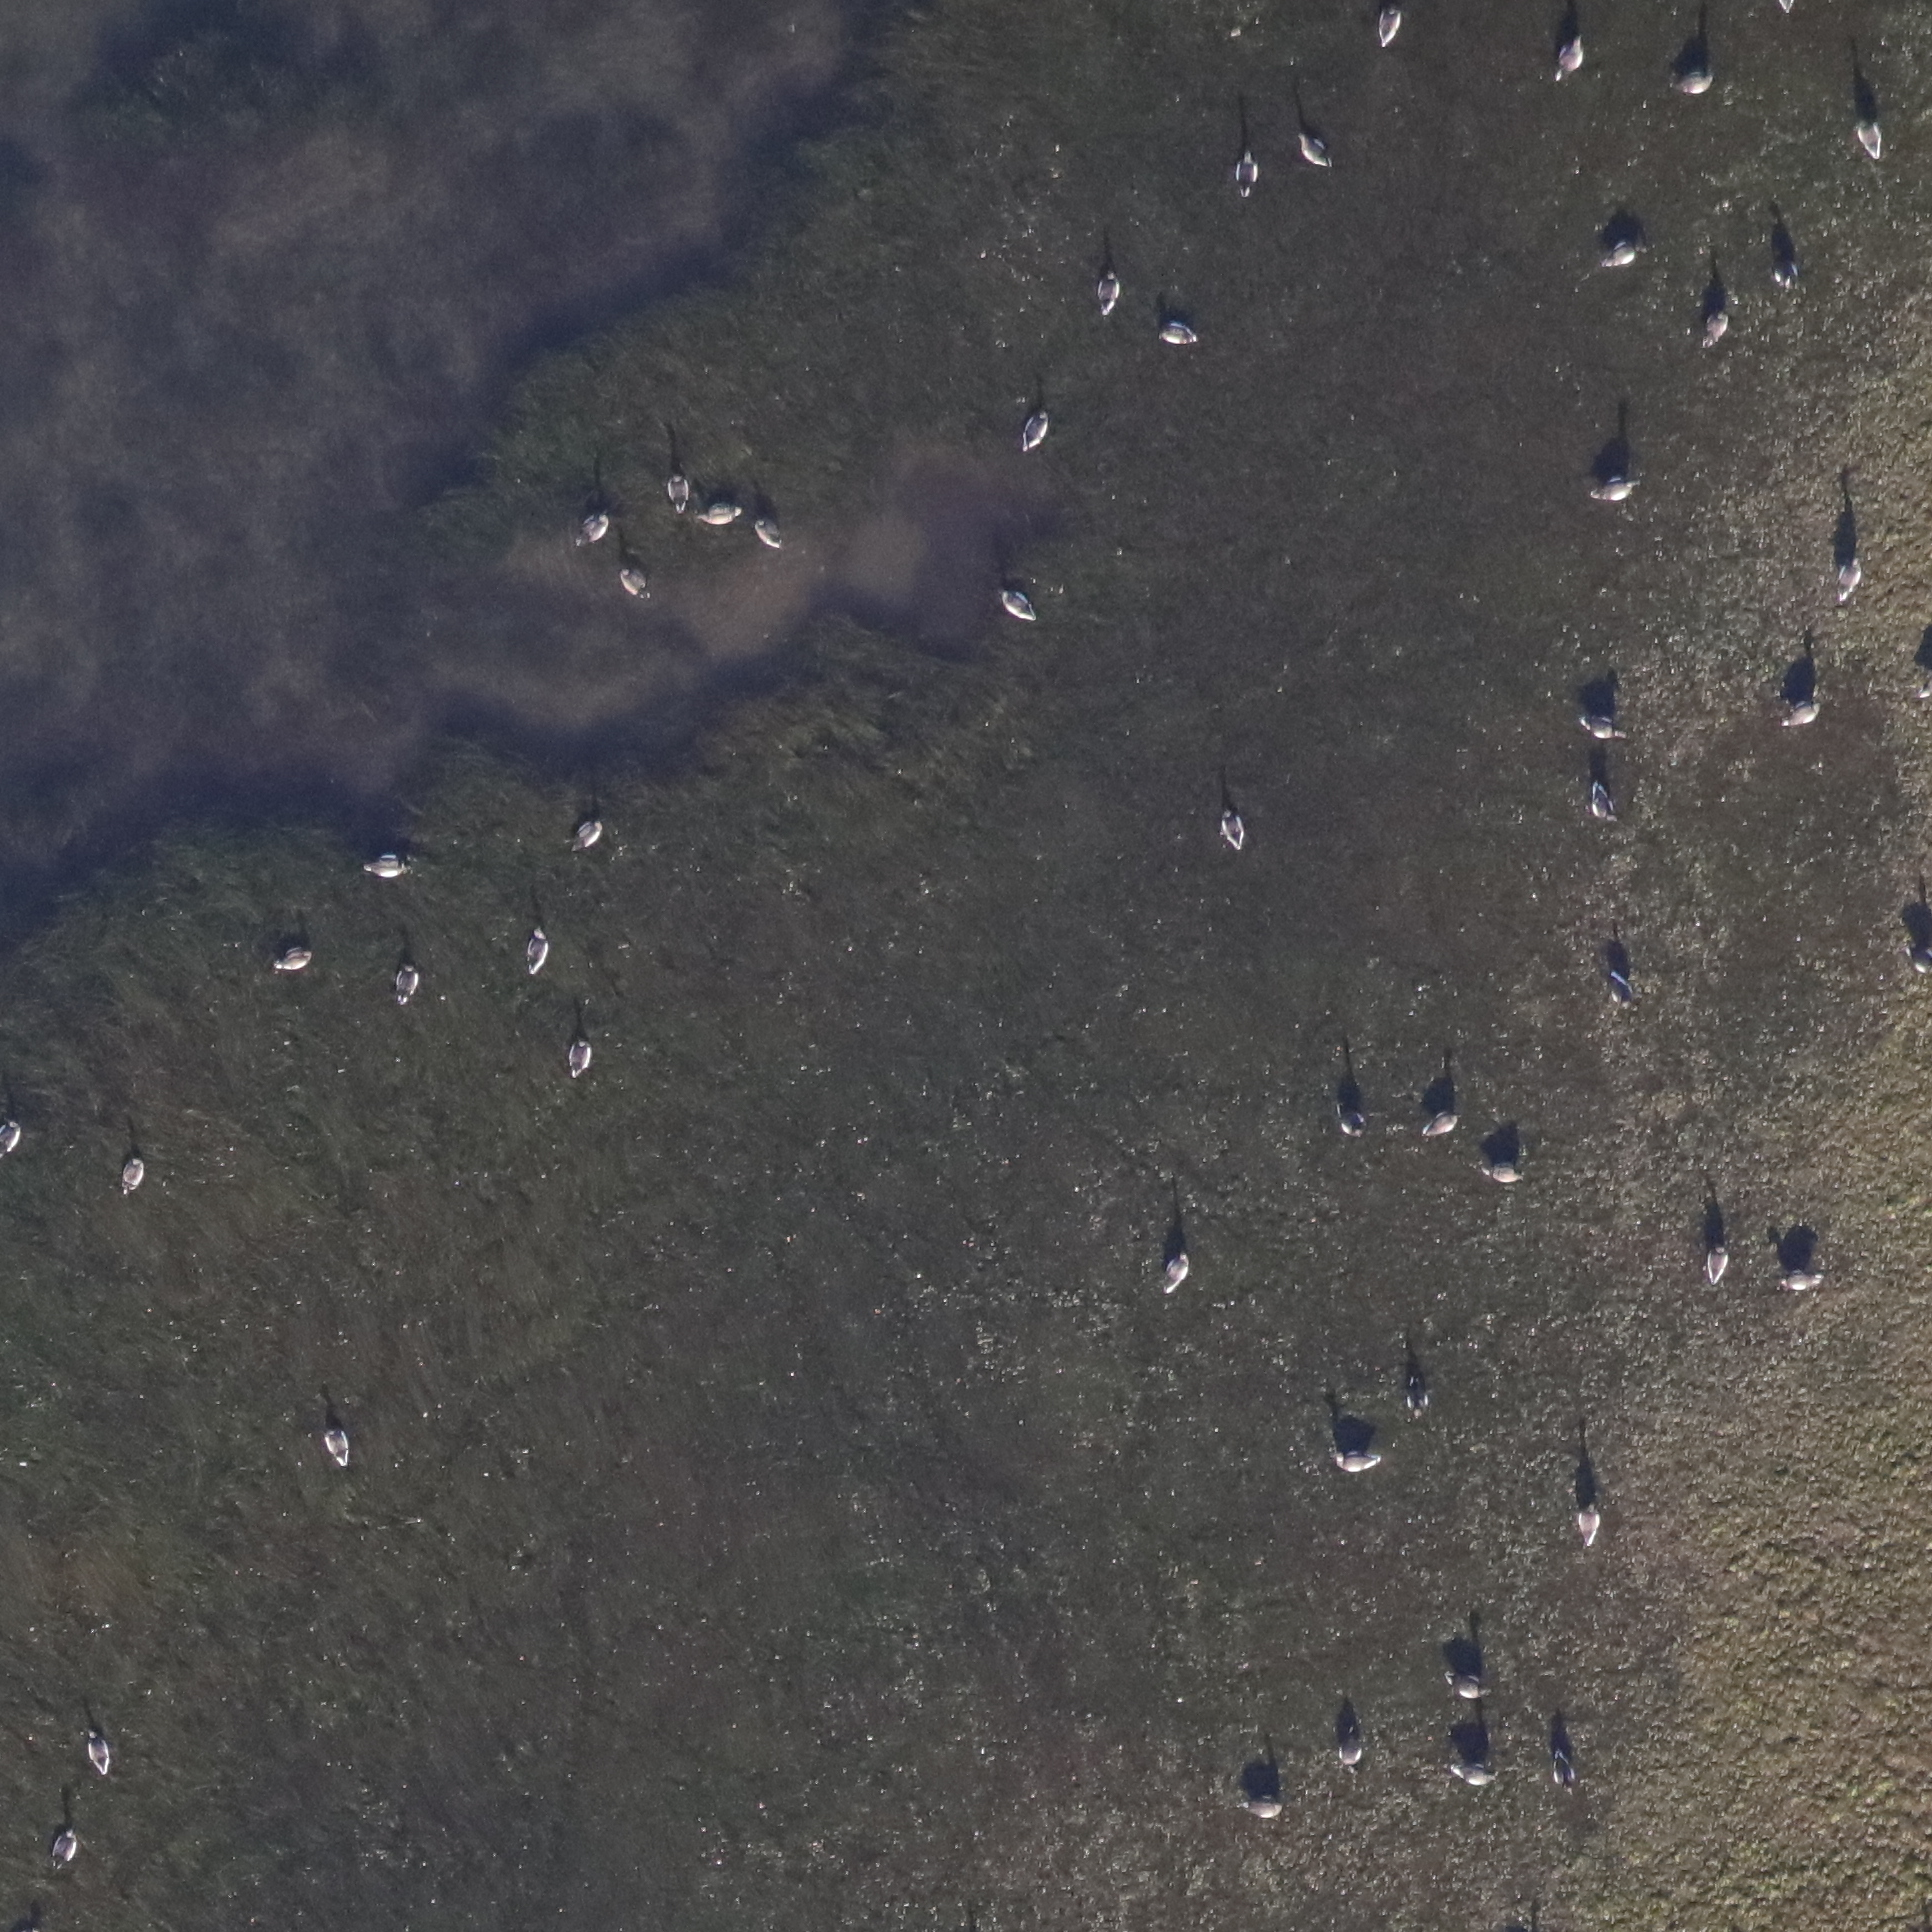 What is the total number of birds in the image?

51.